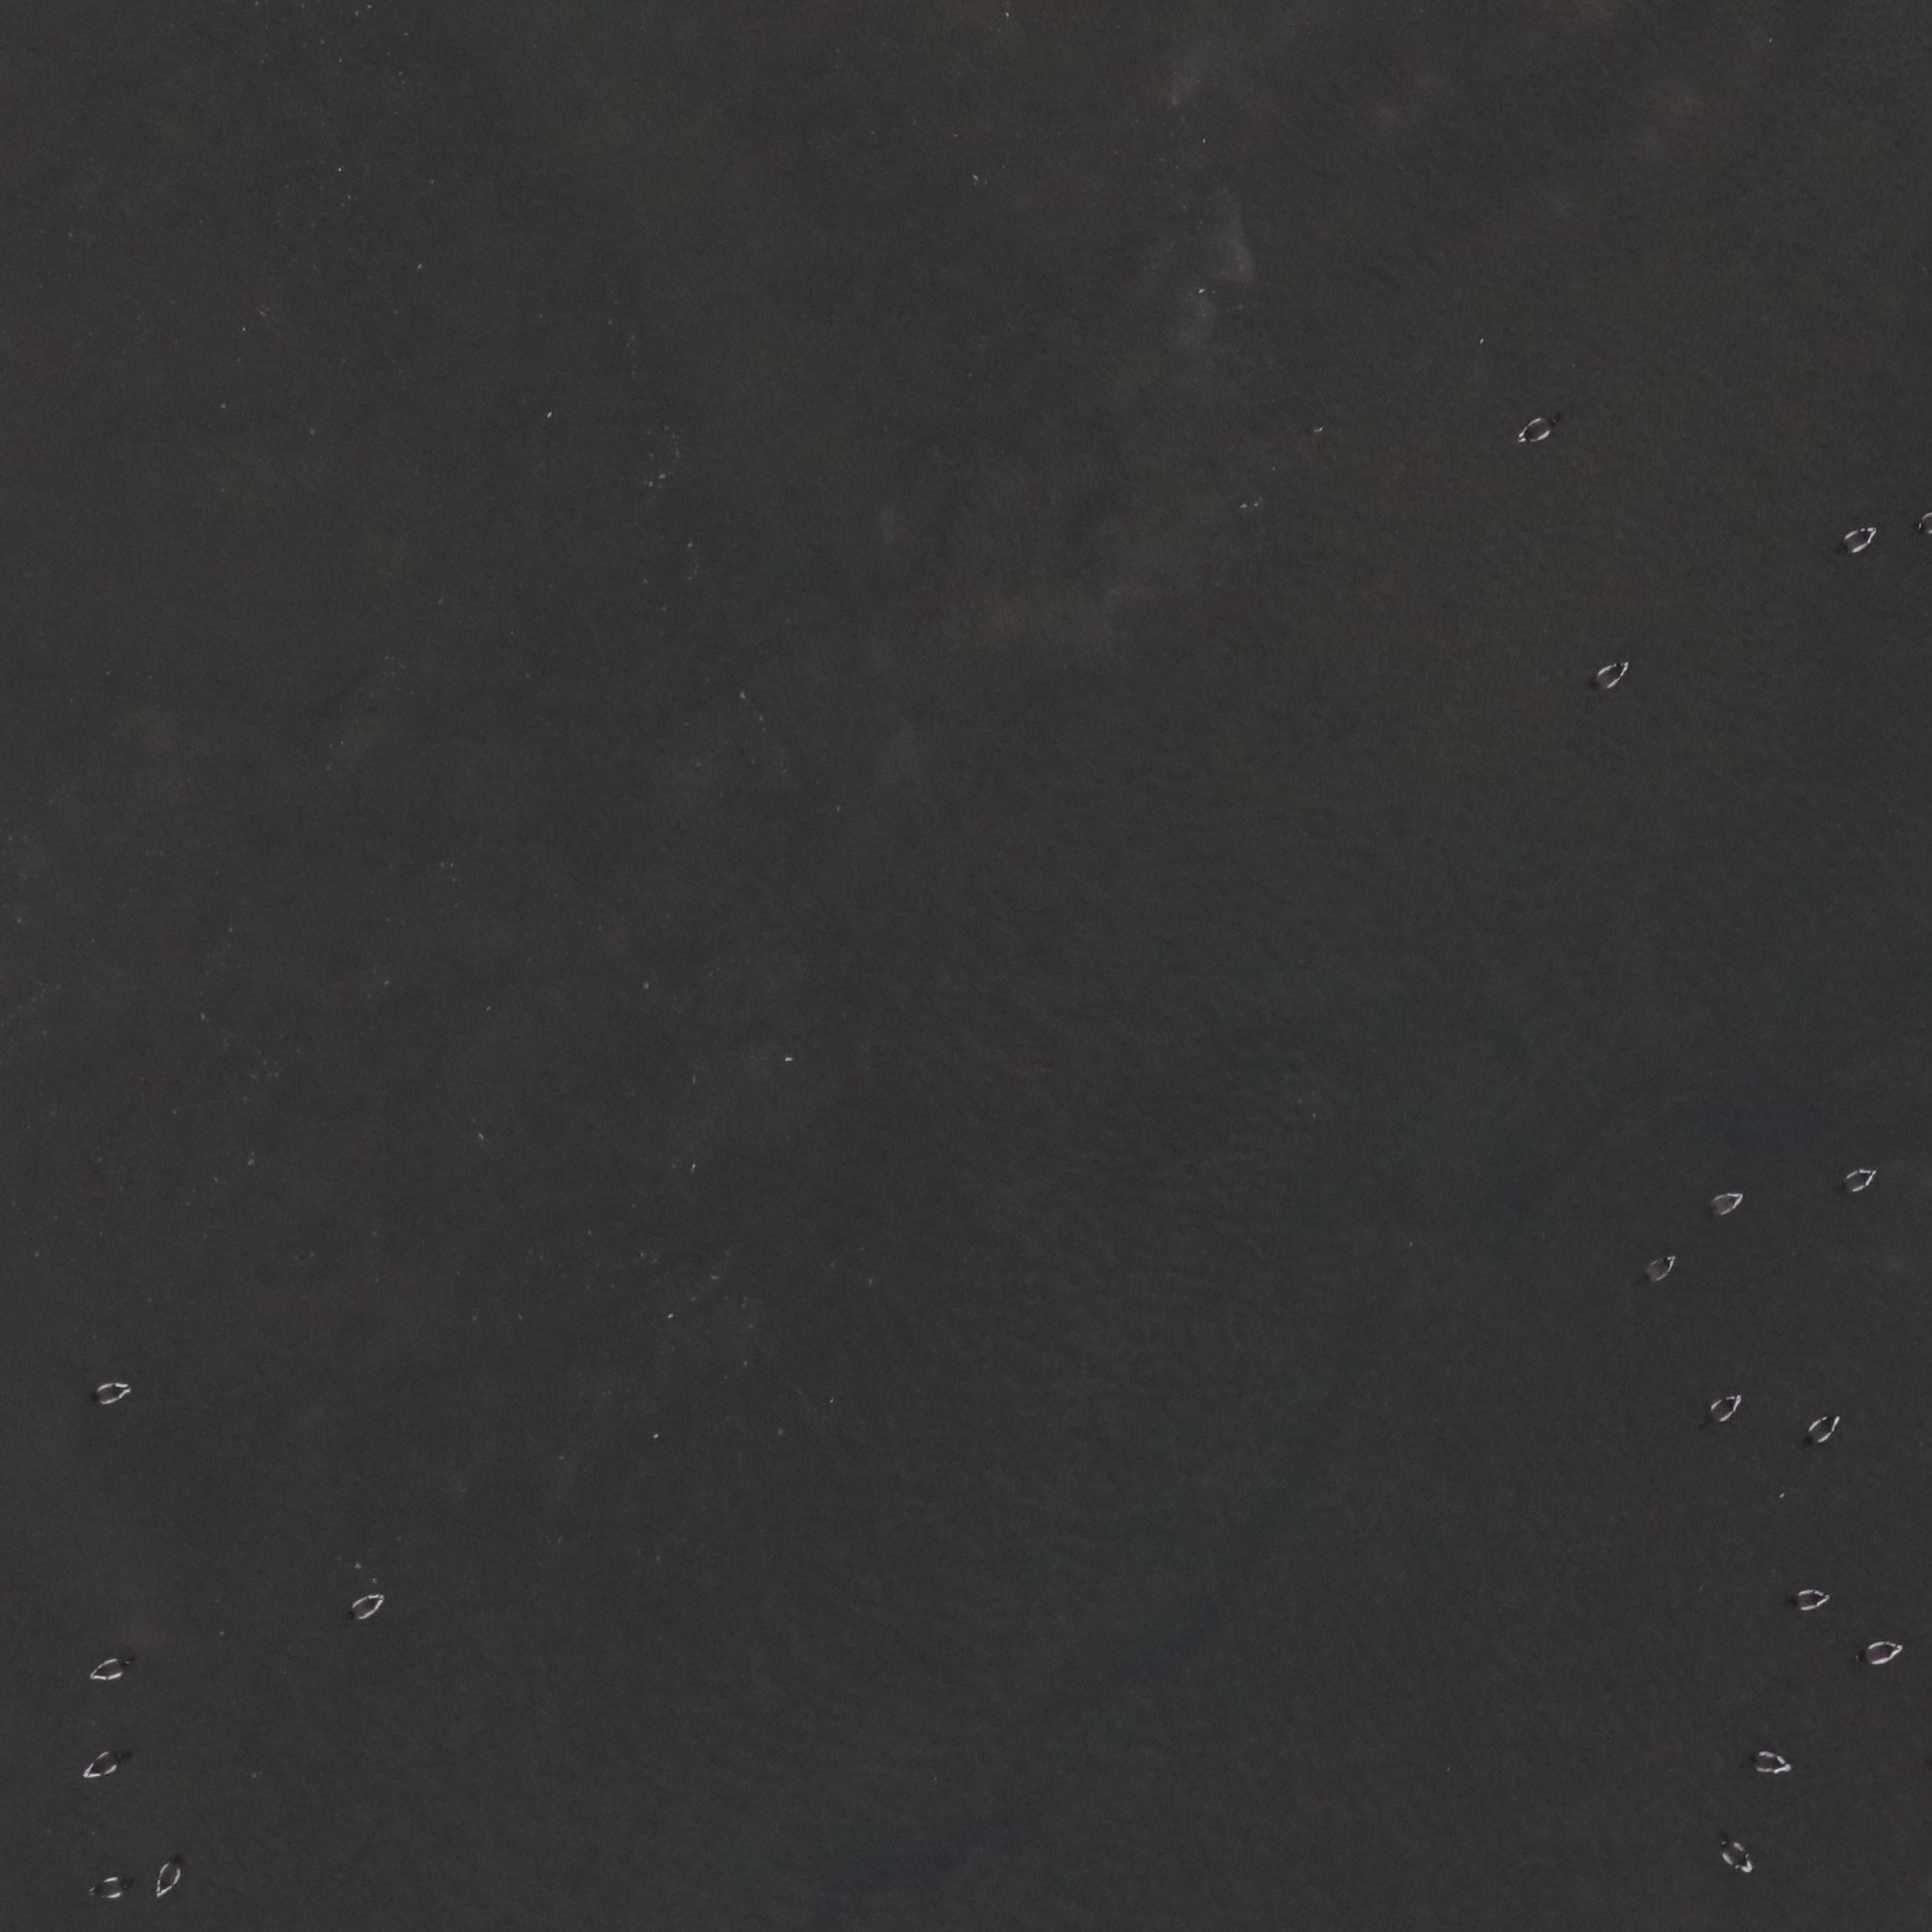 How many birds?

18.